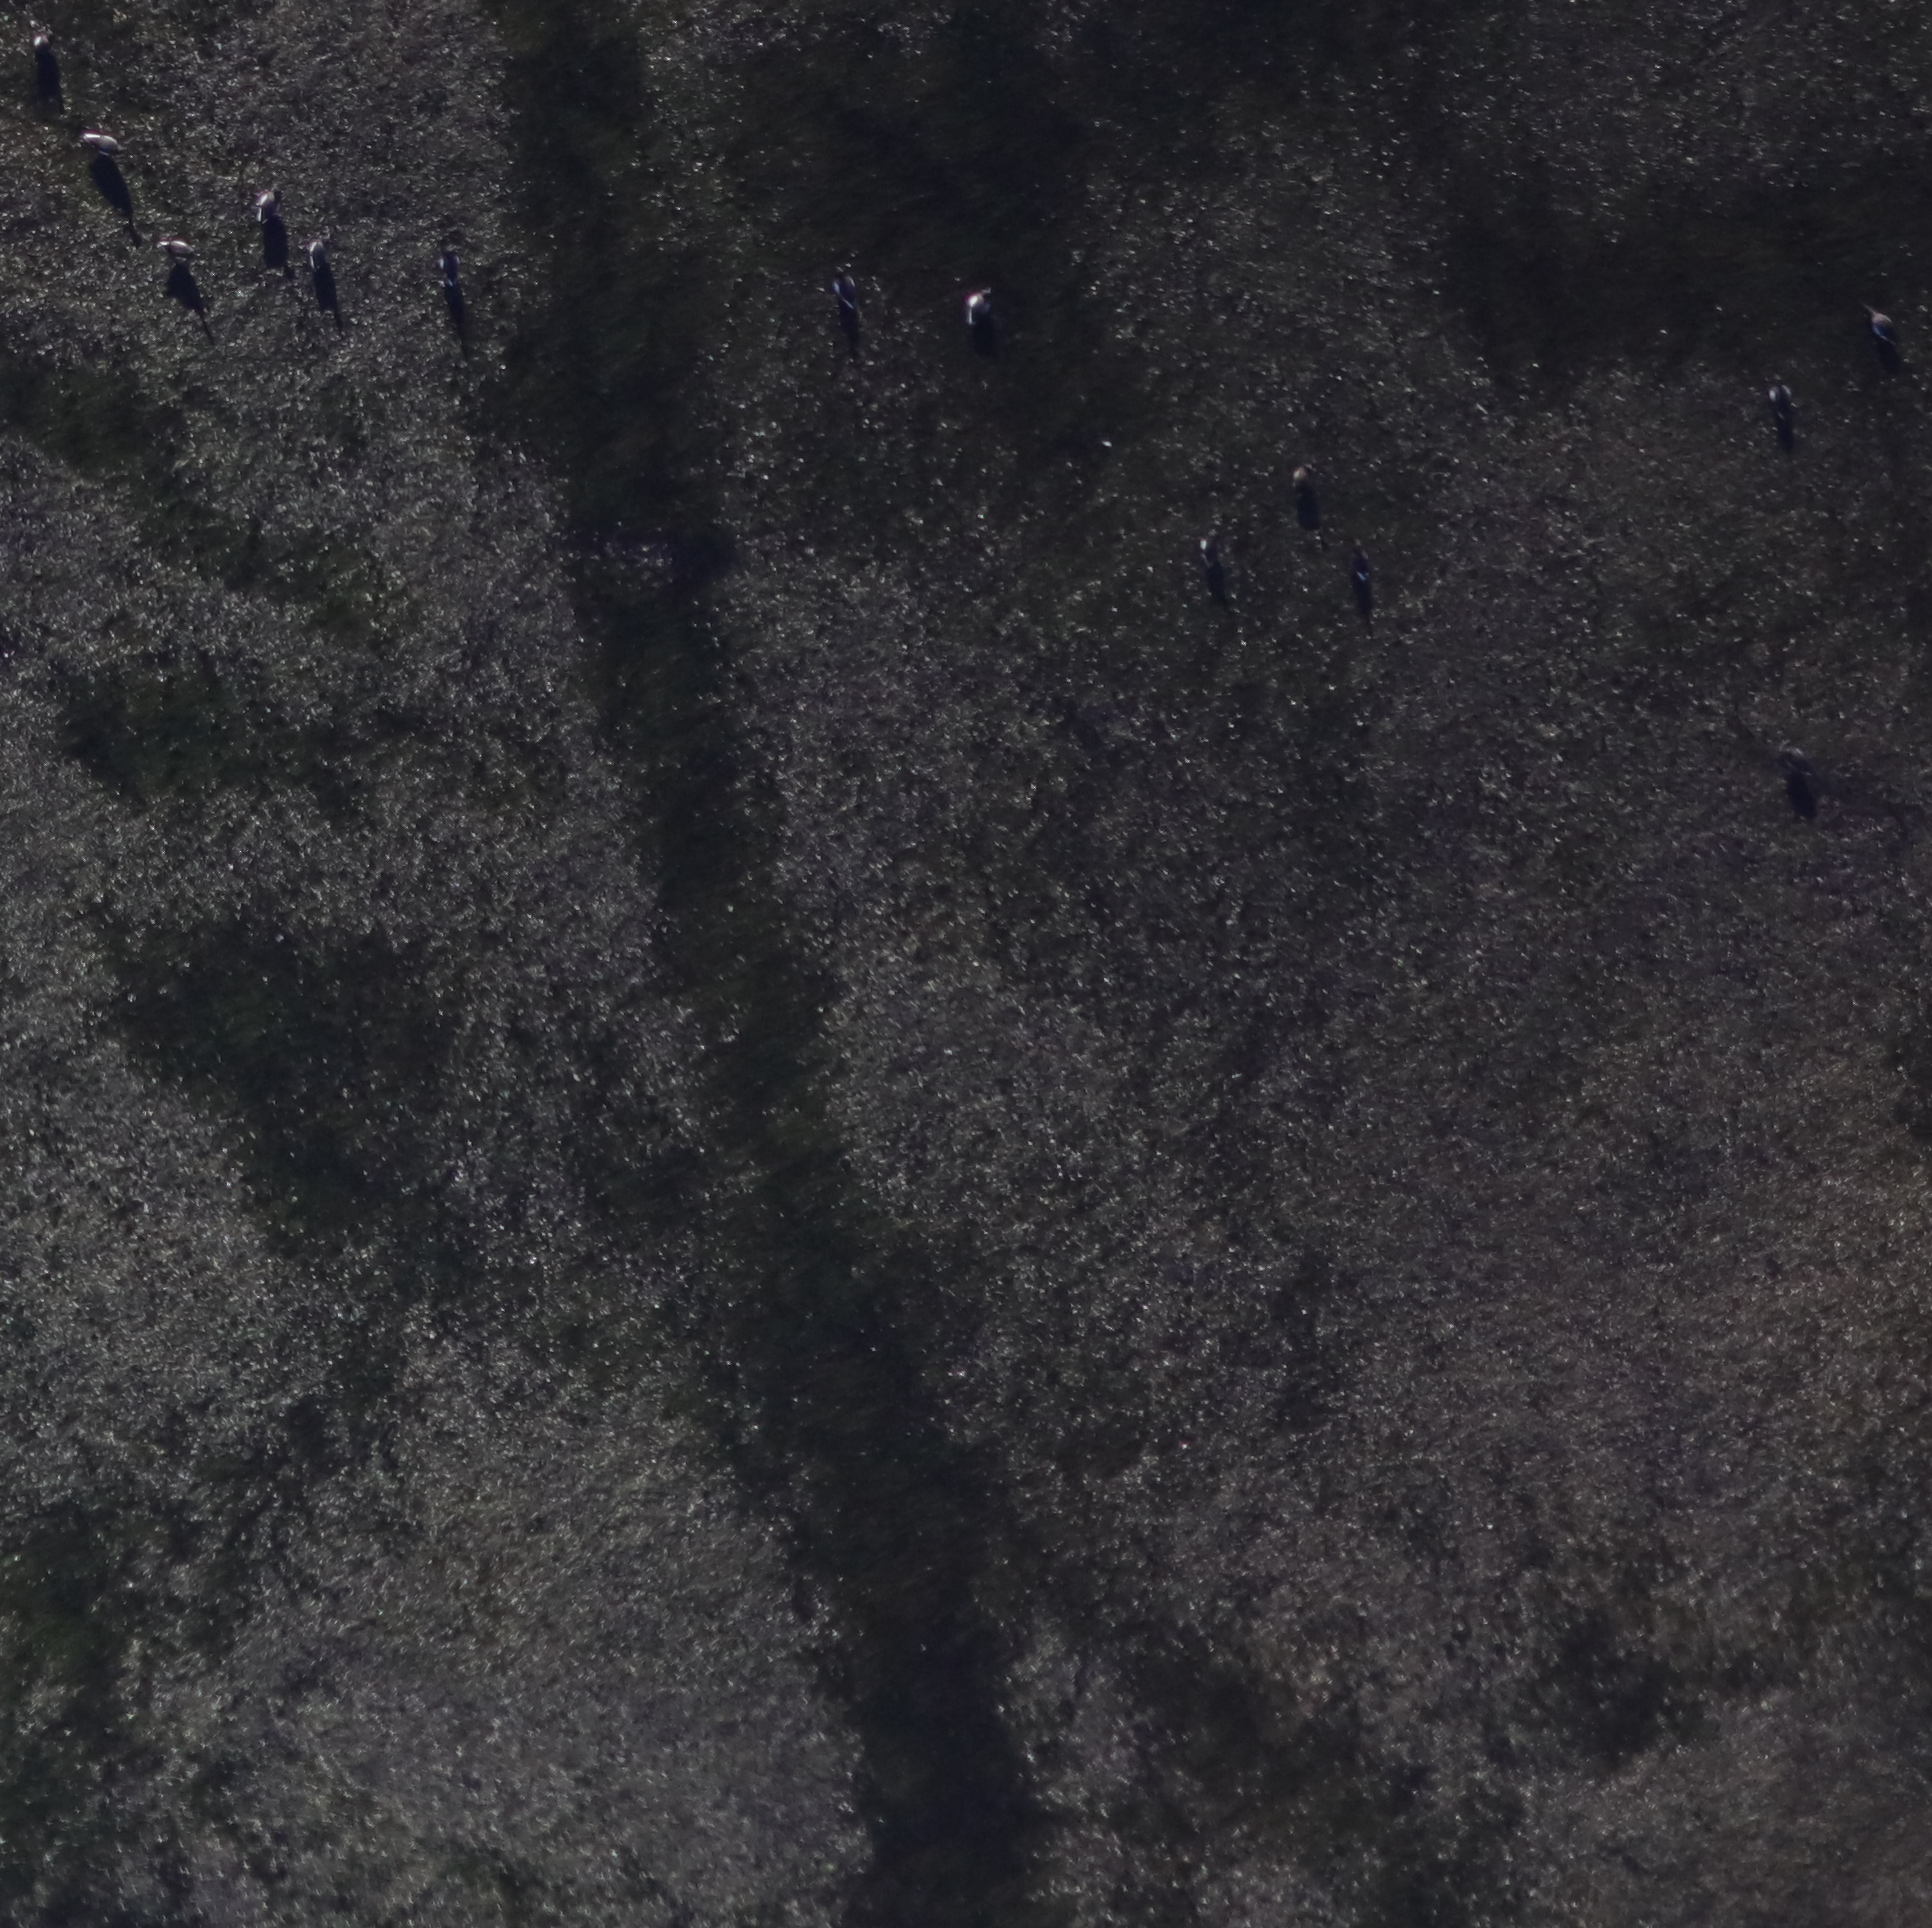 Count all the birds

14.